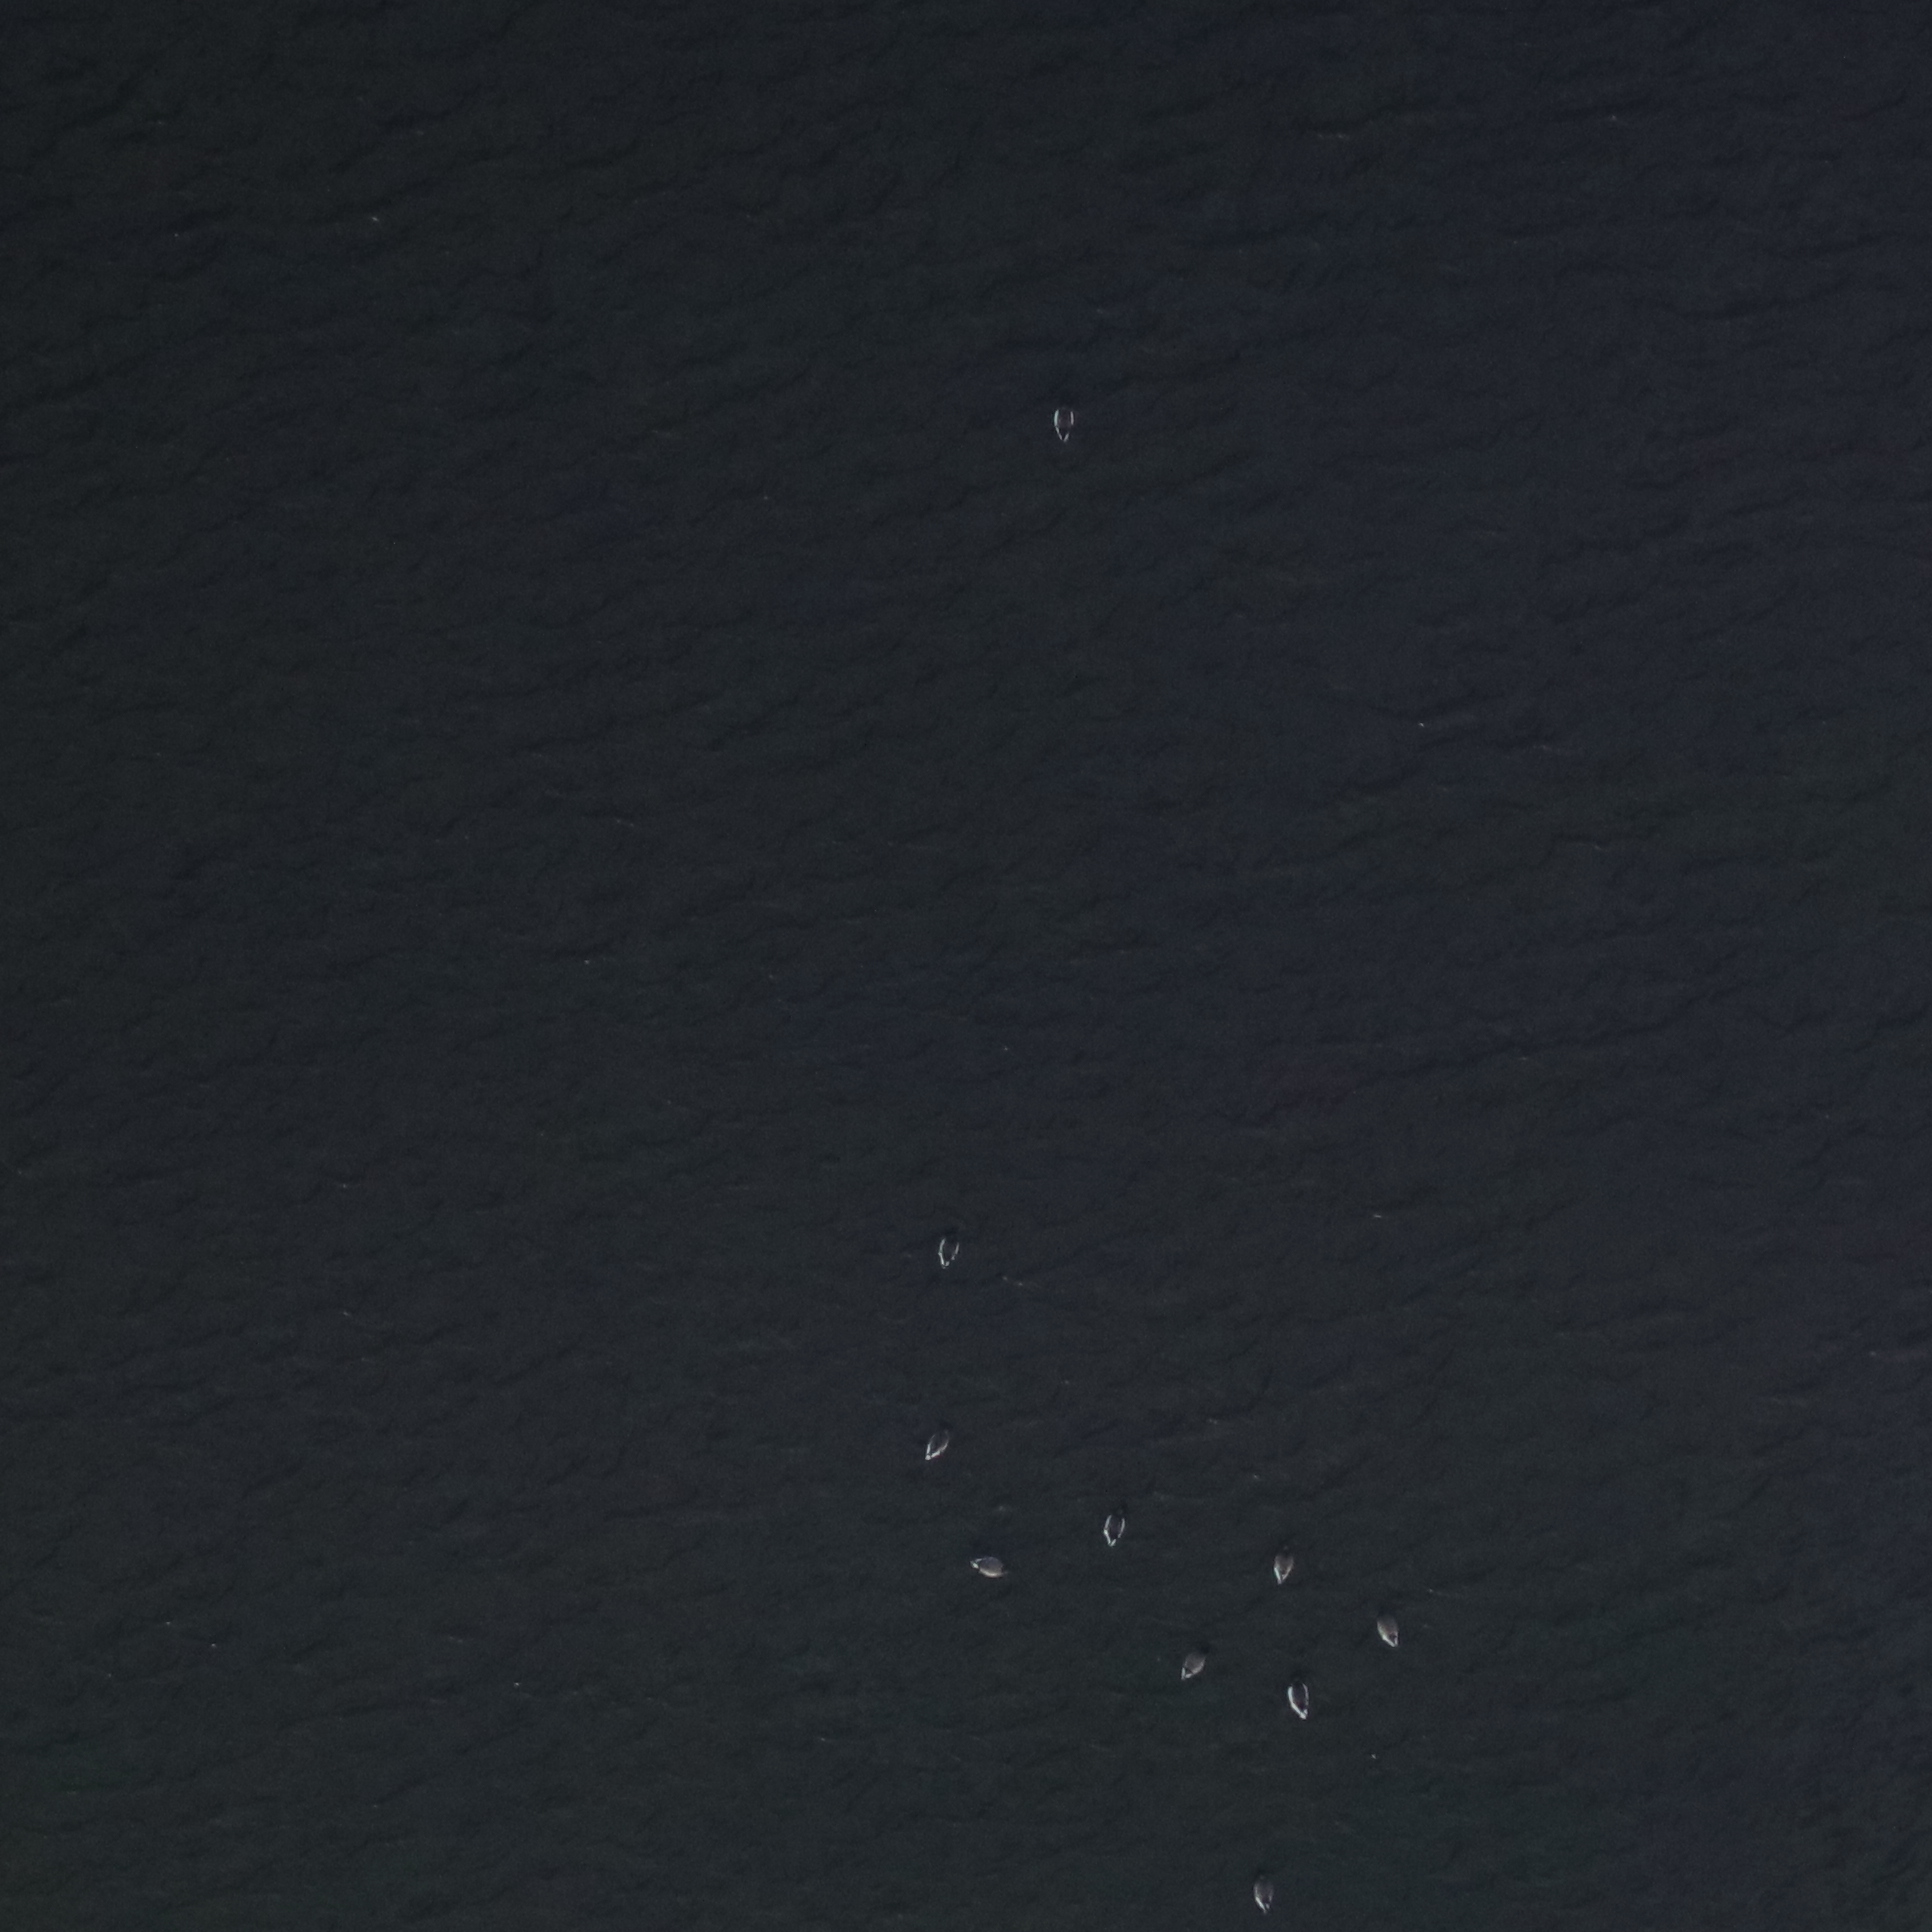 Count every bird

10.